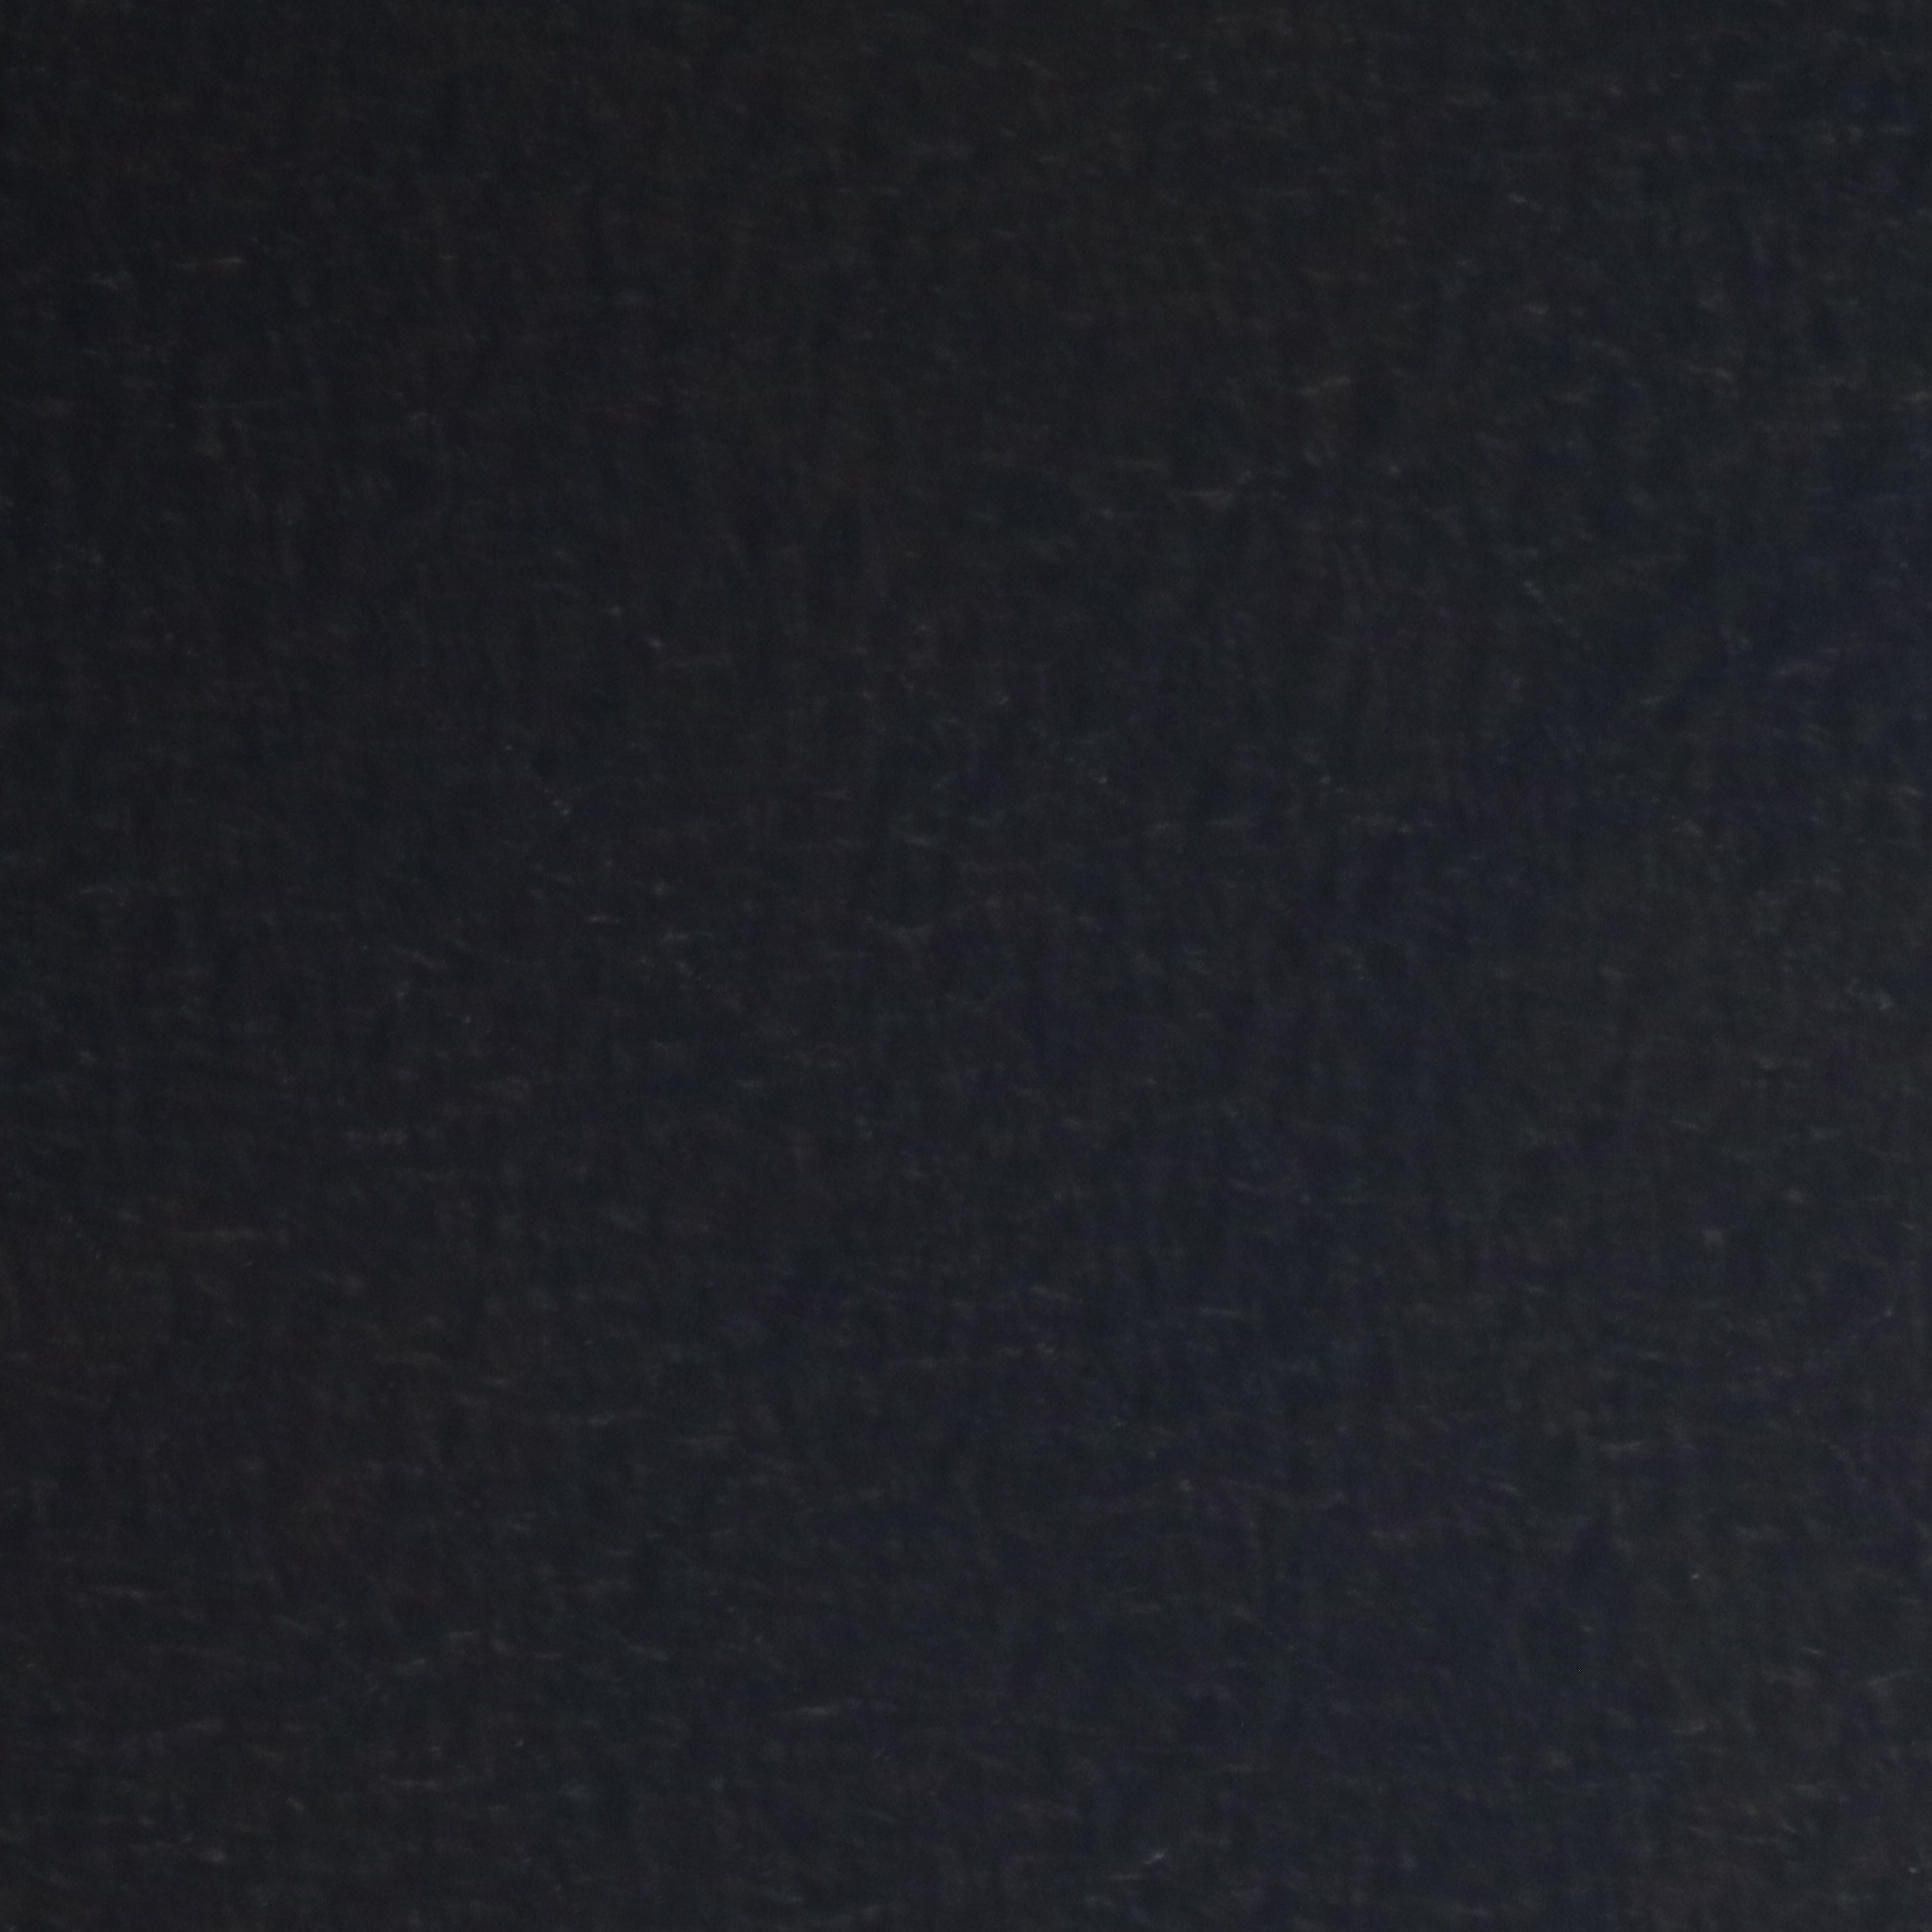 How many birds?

0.